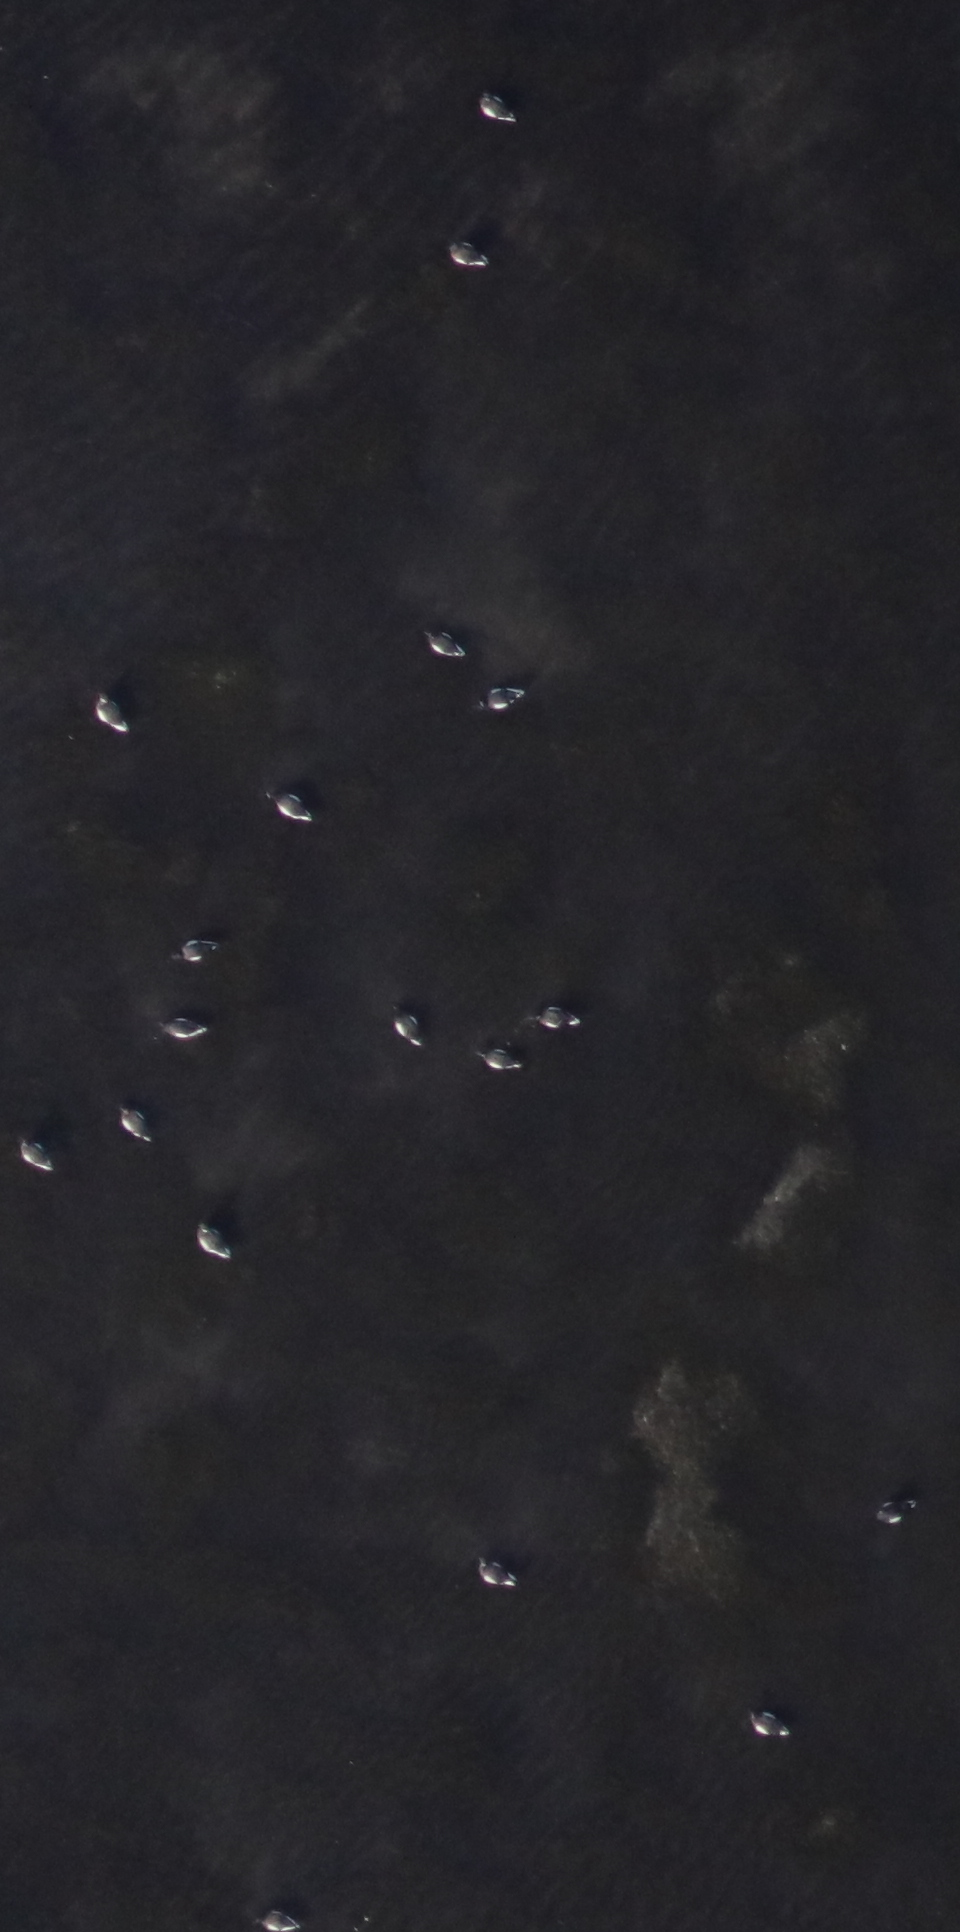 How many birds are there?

18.